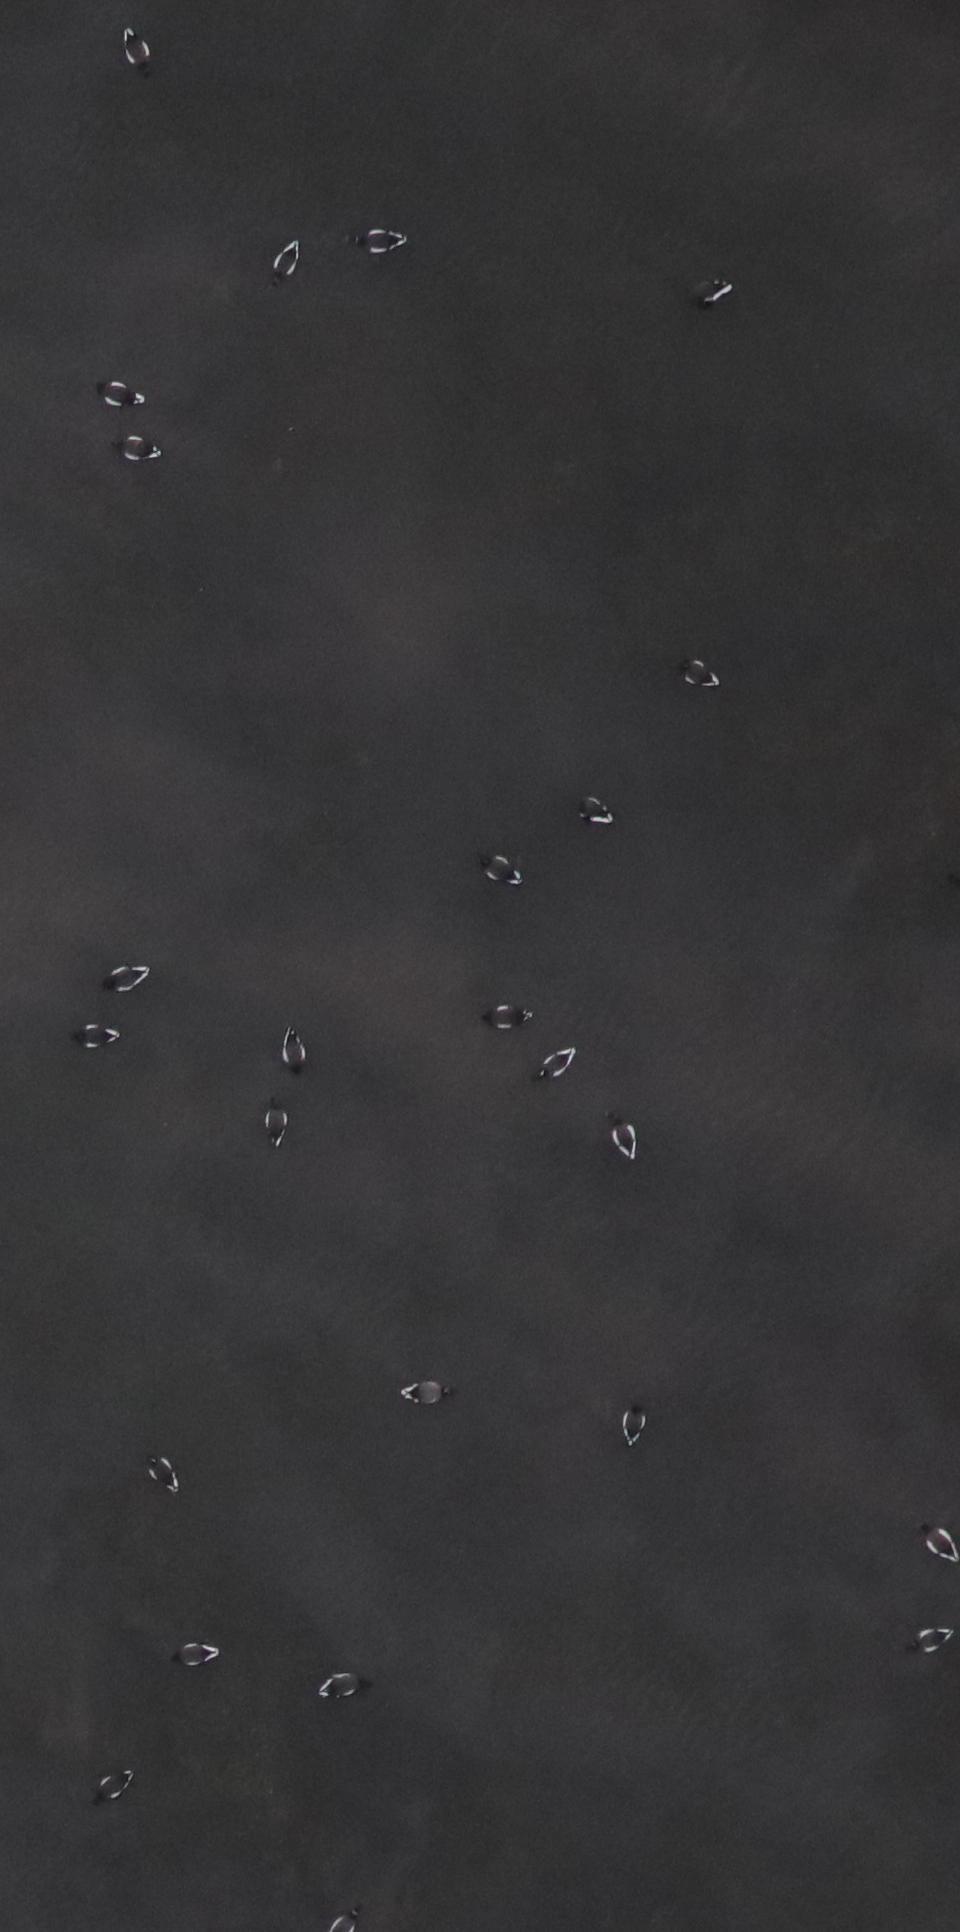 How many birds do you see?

25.